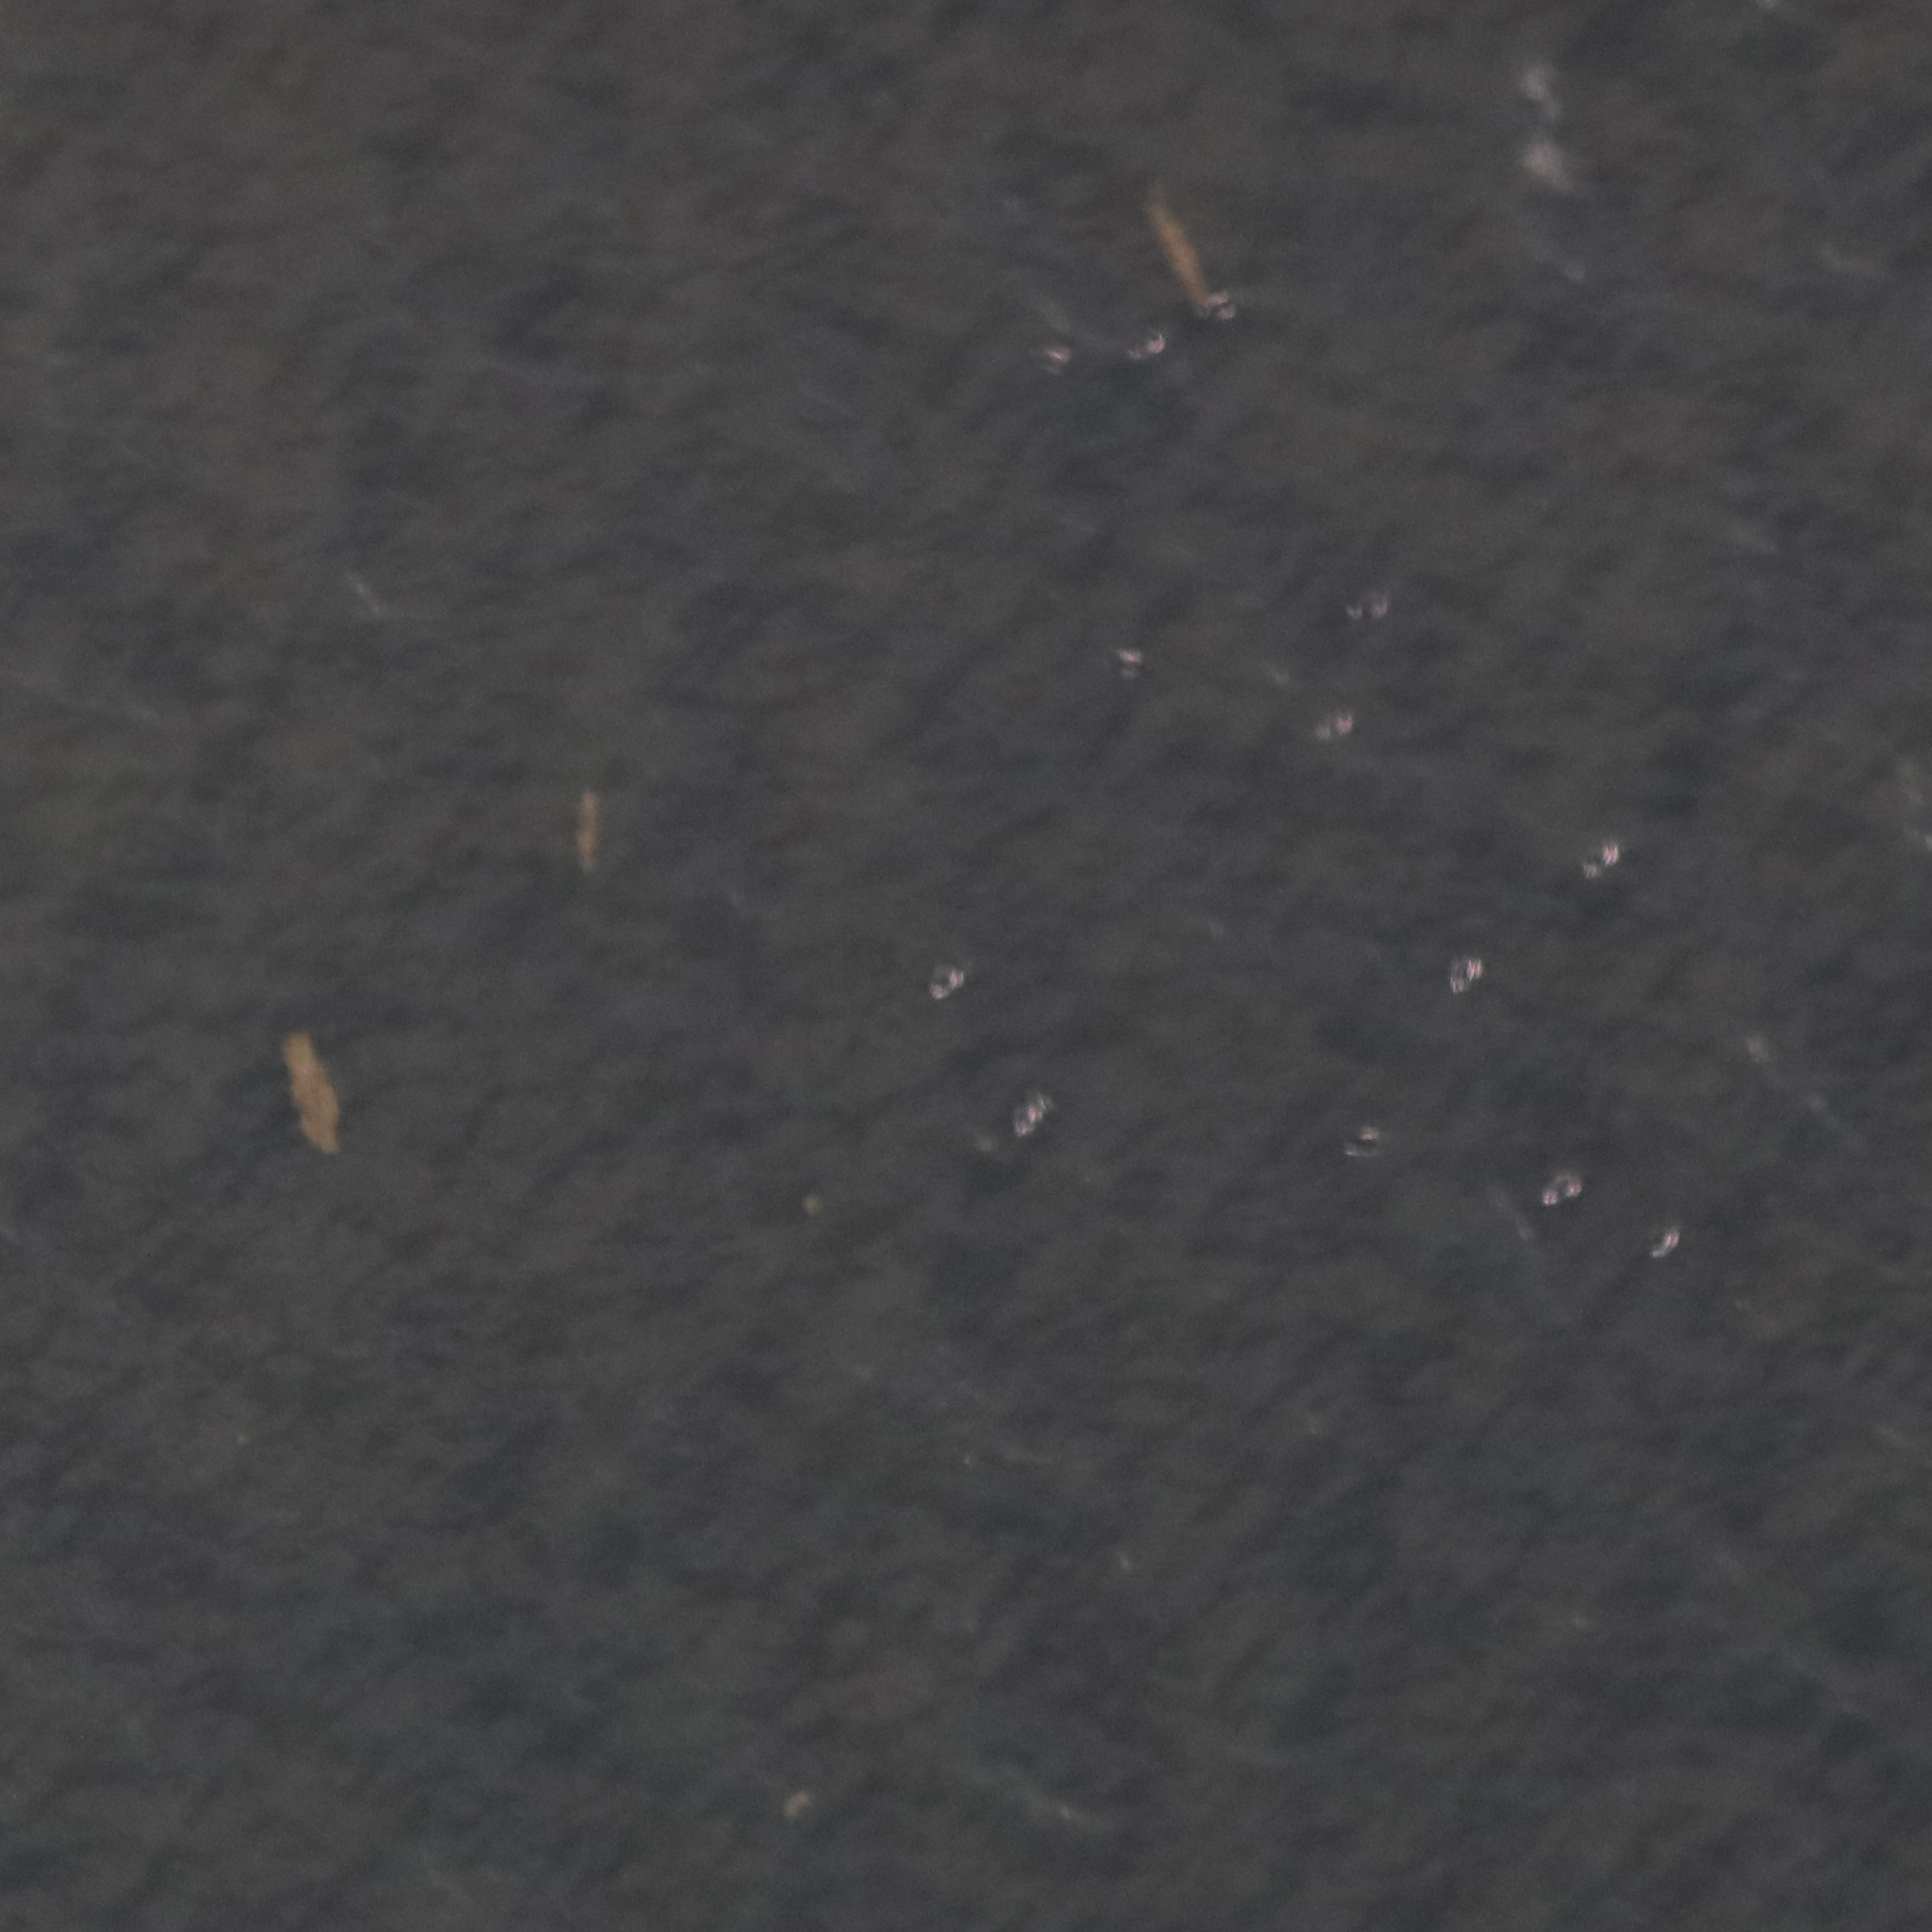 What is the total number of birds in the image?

13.